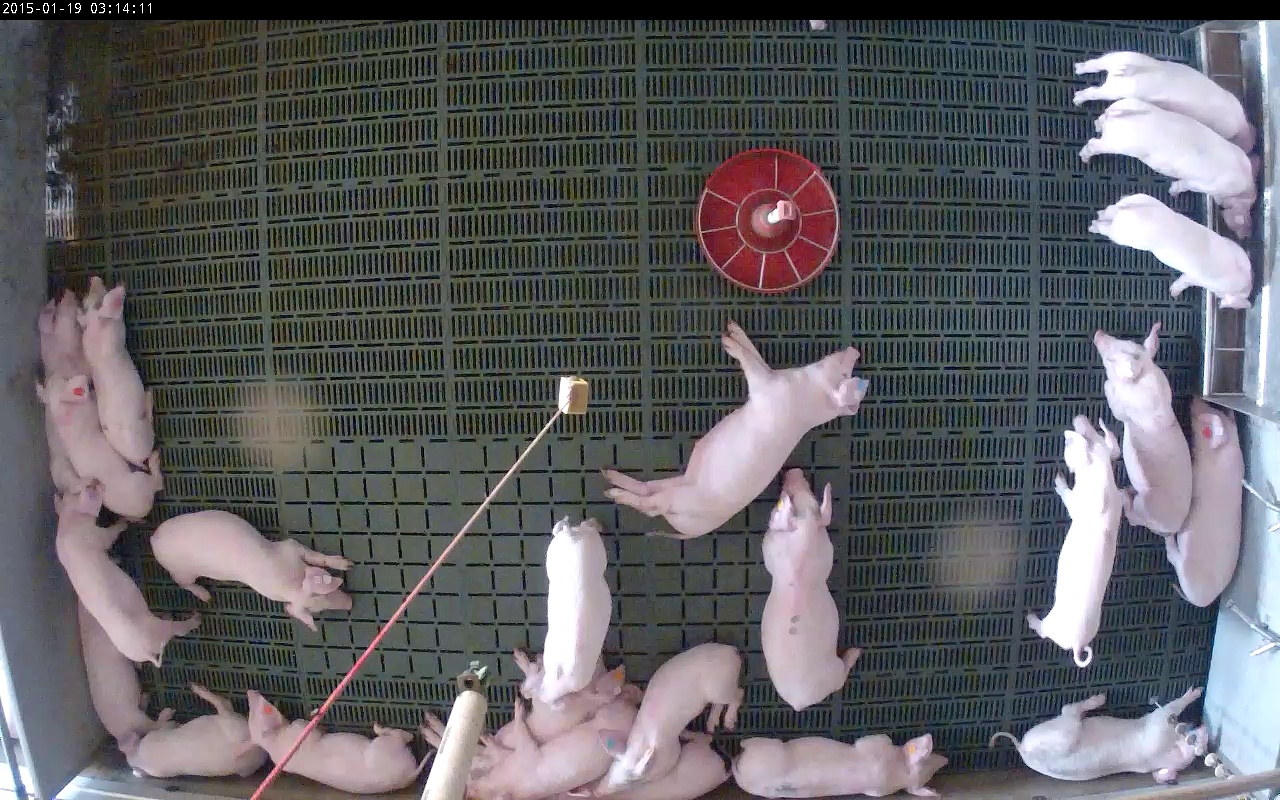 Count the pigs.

23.